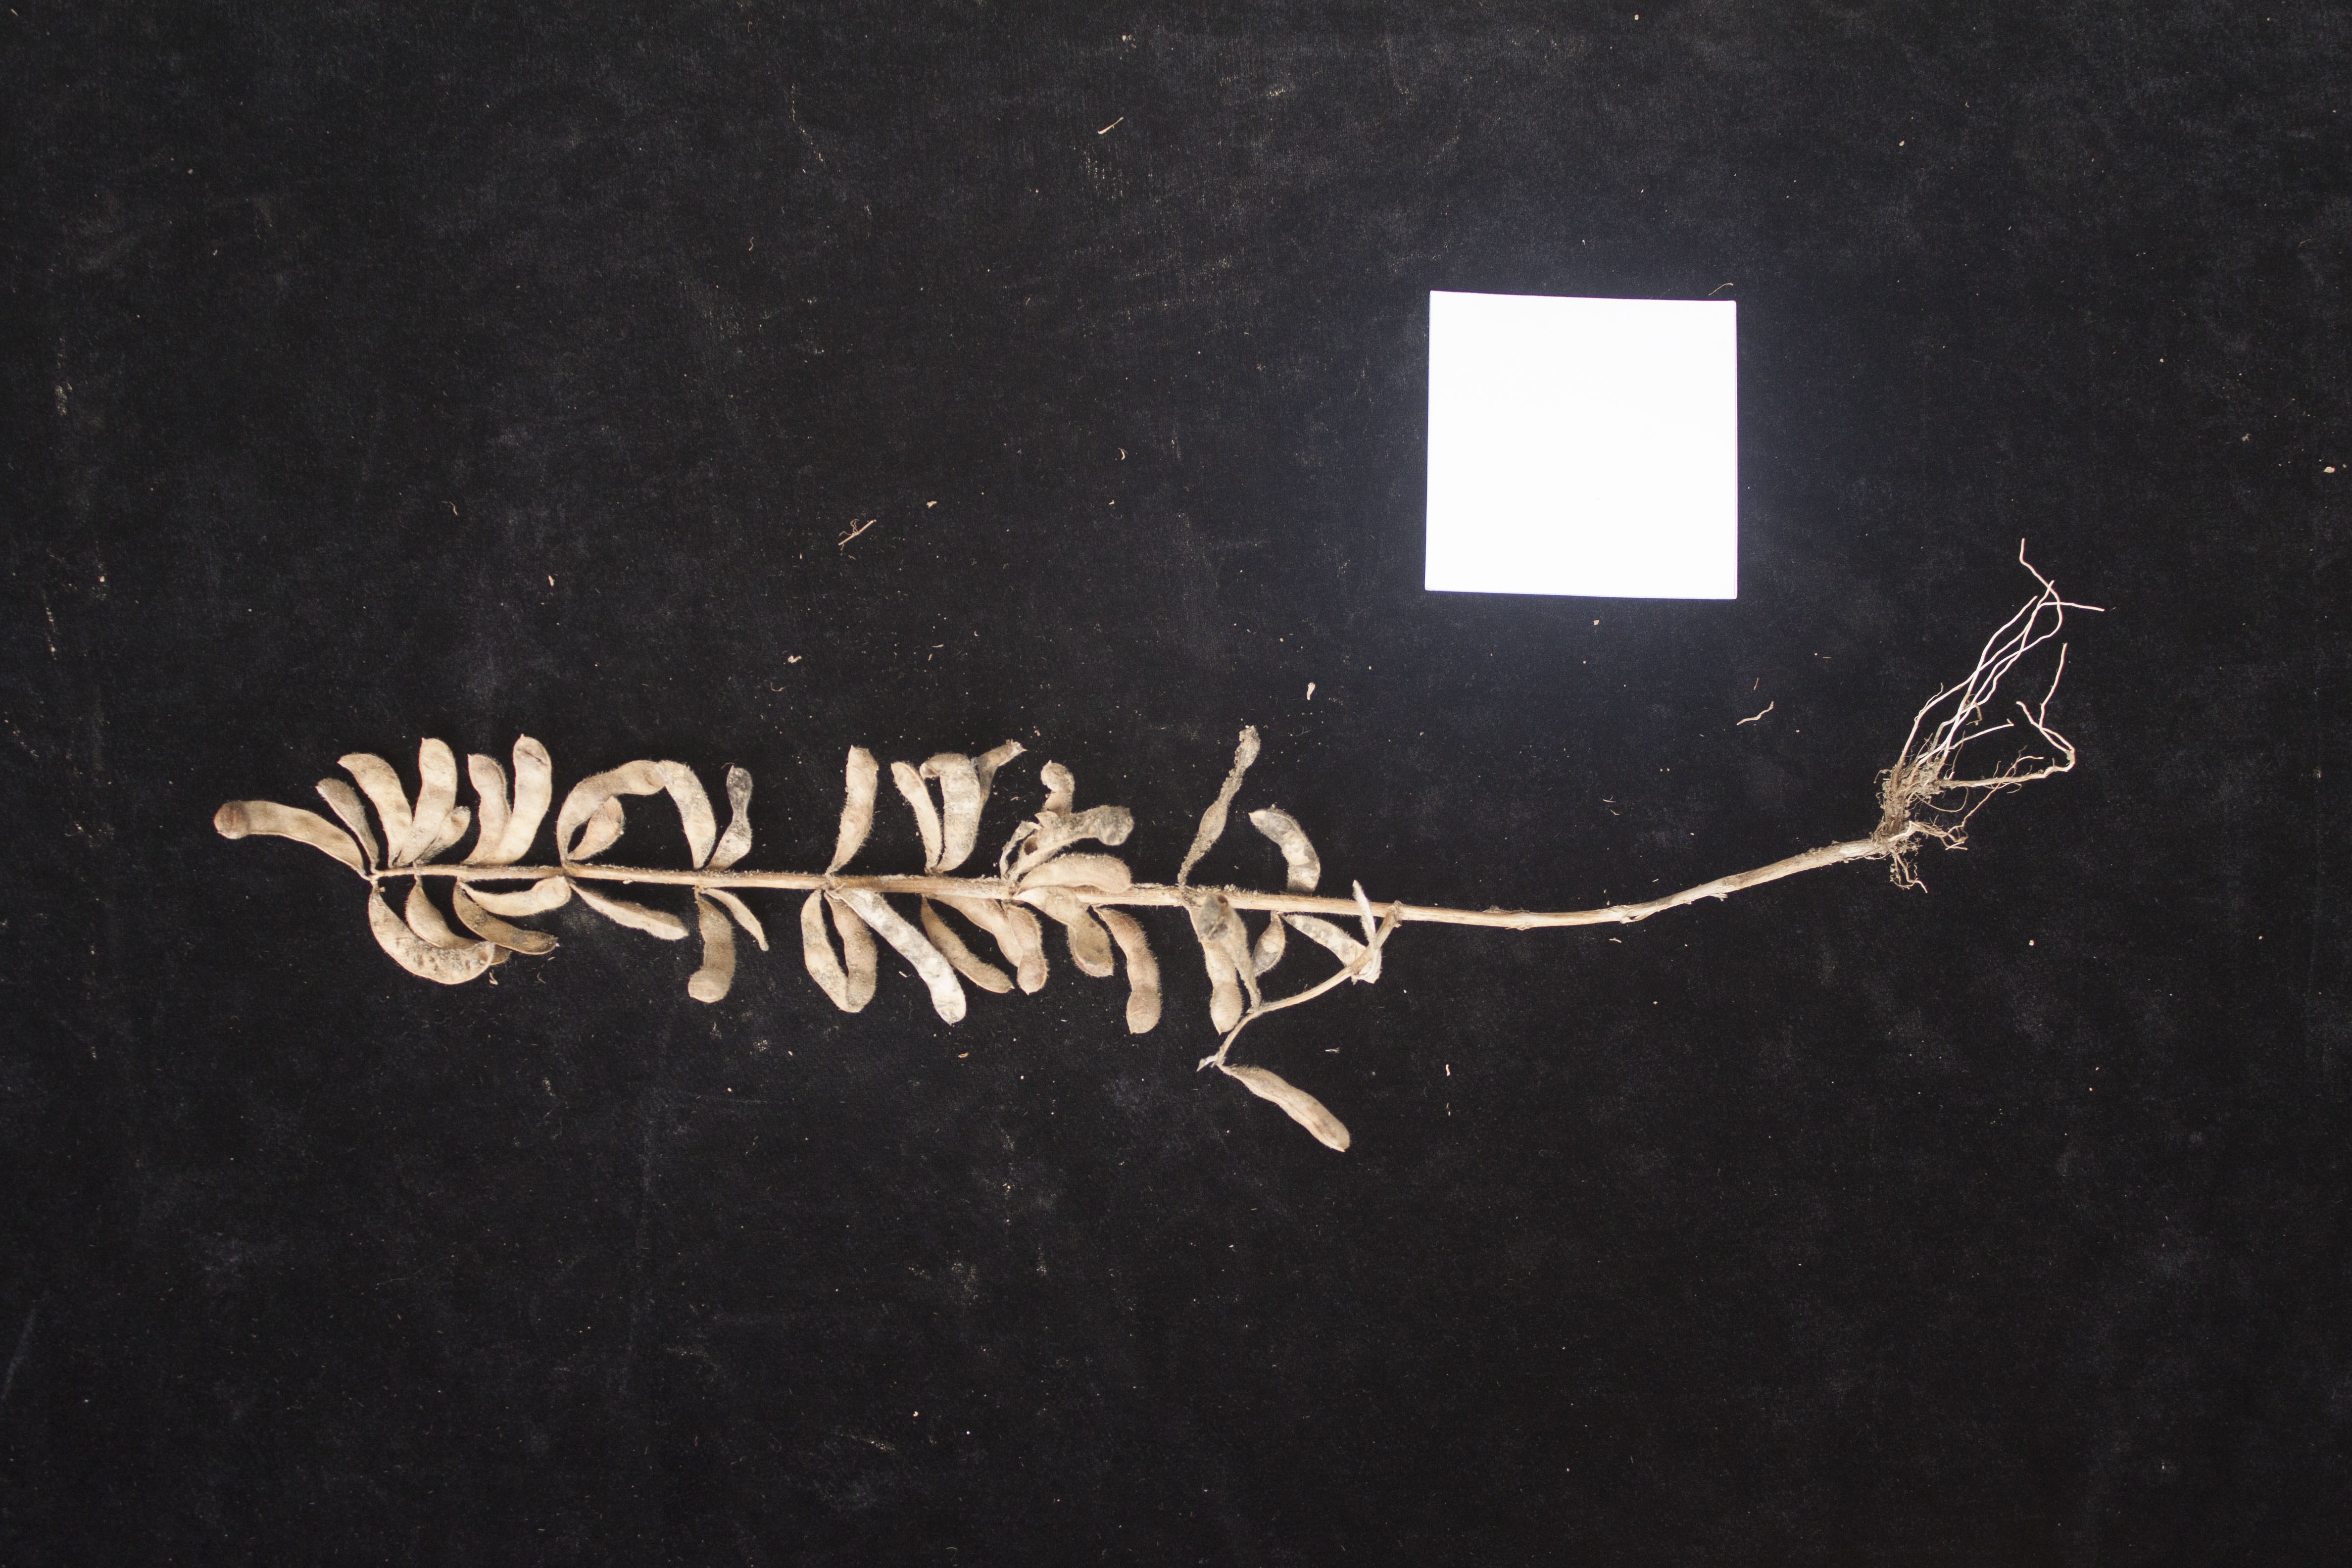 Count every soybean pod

37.